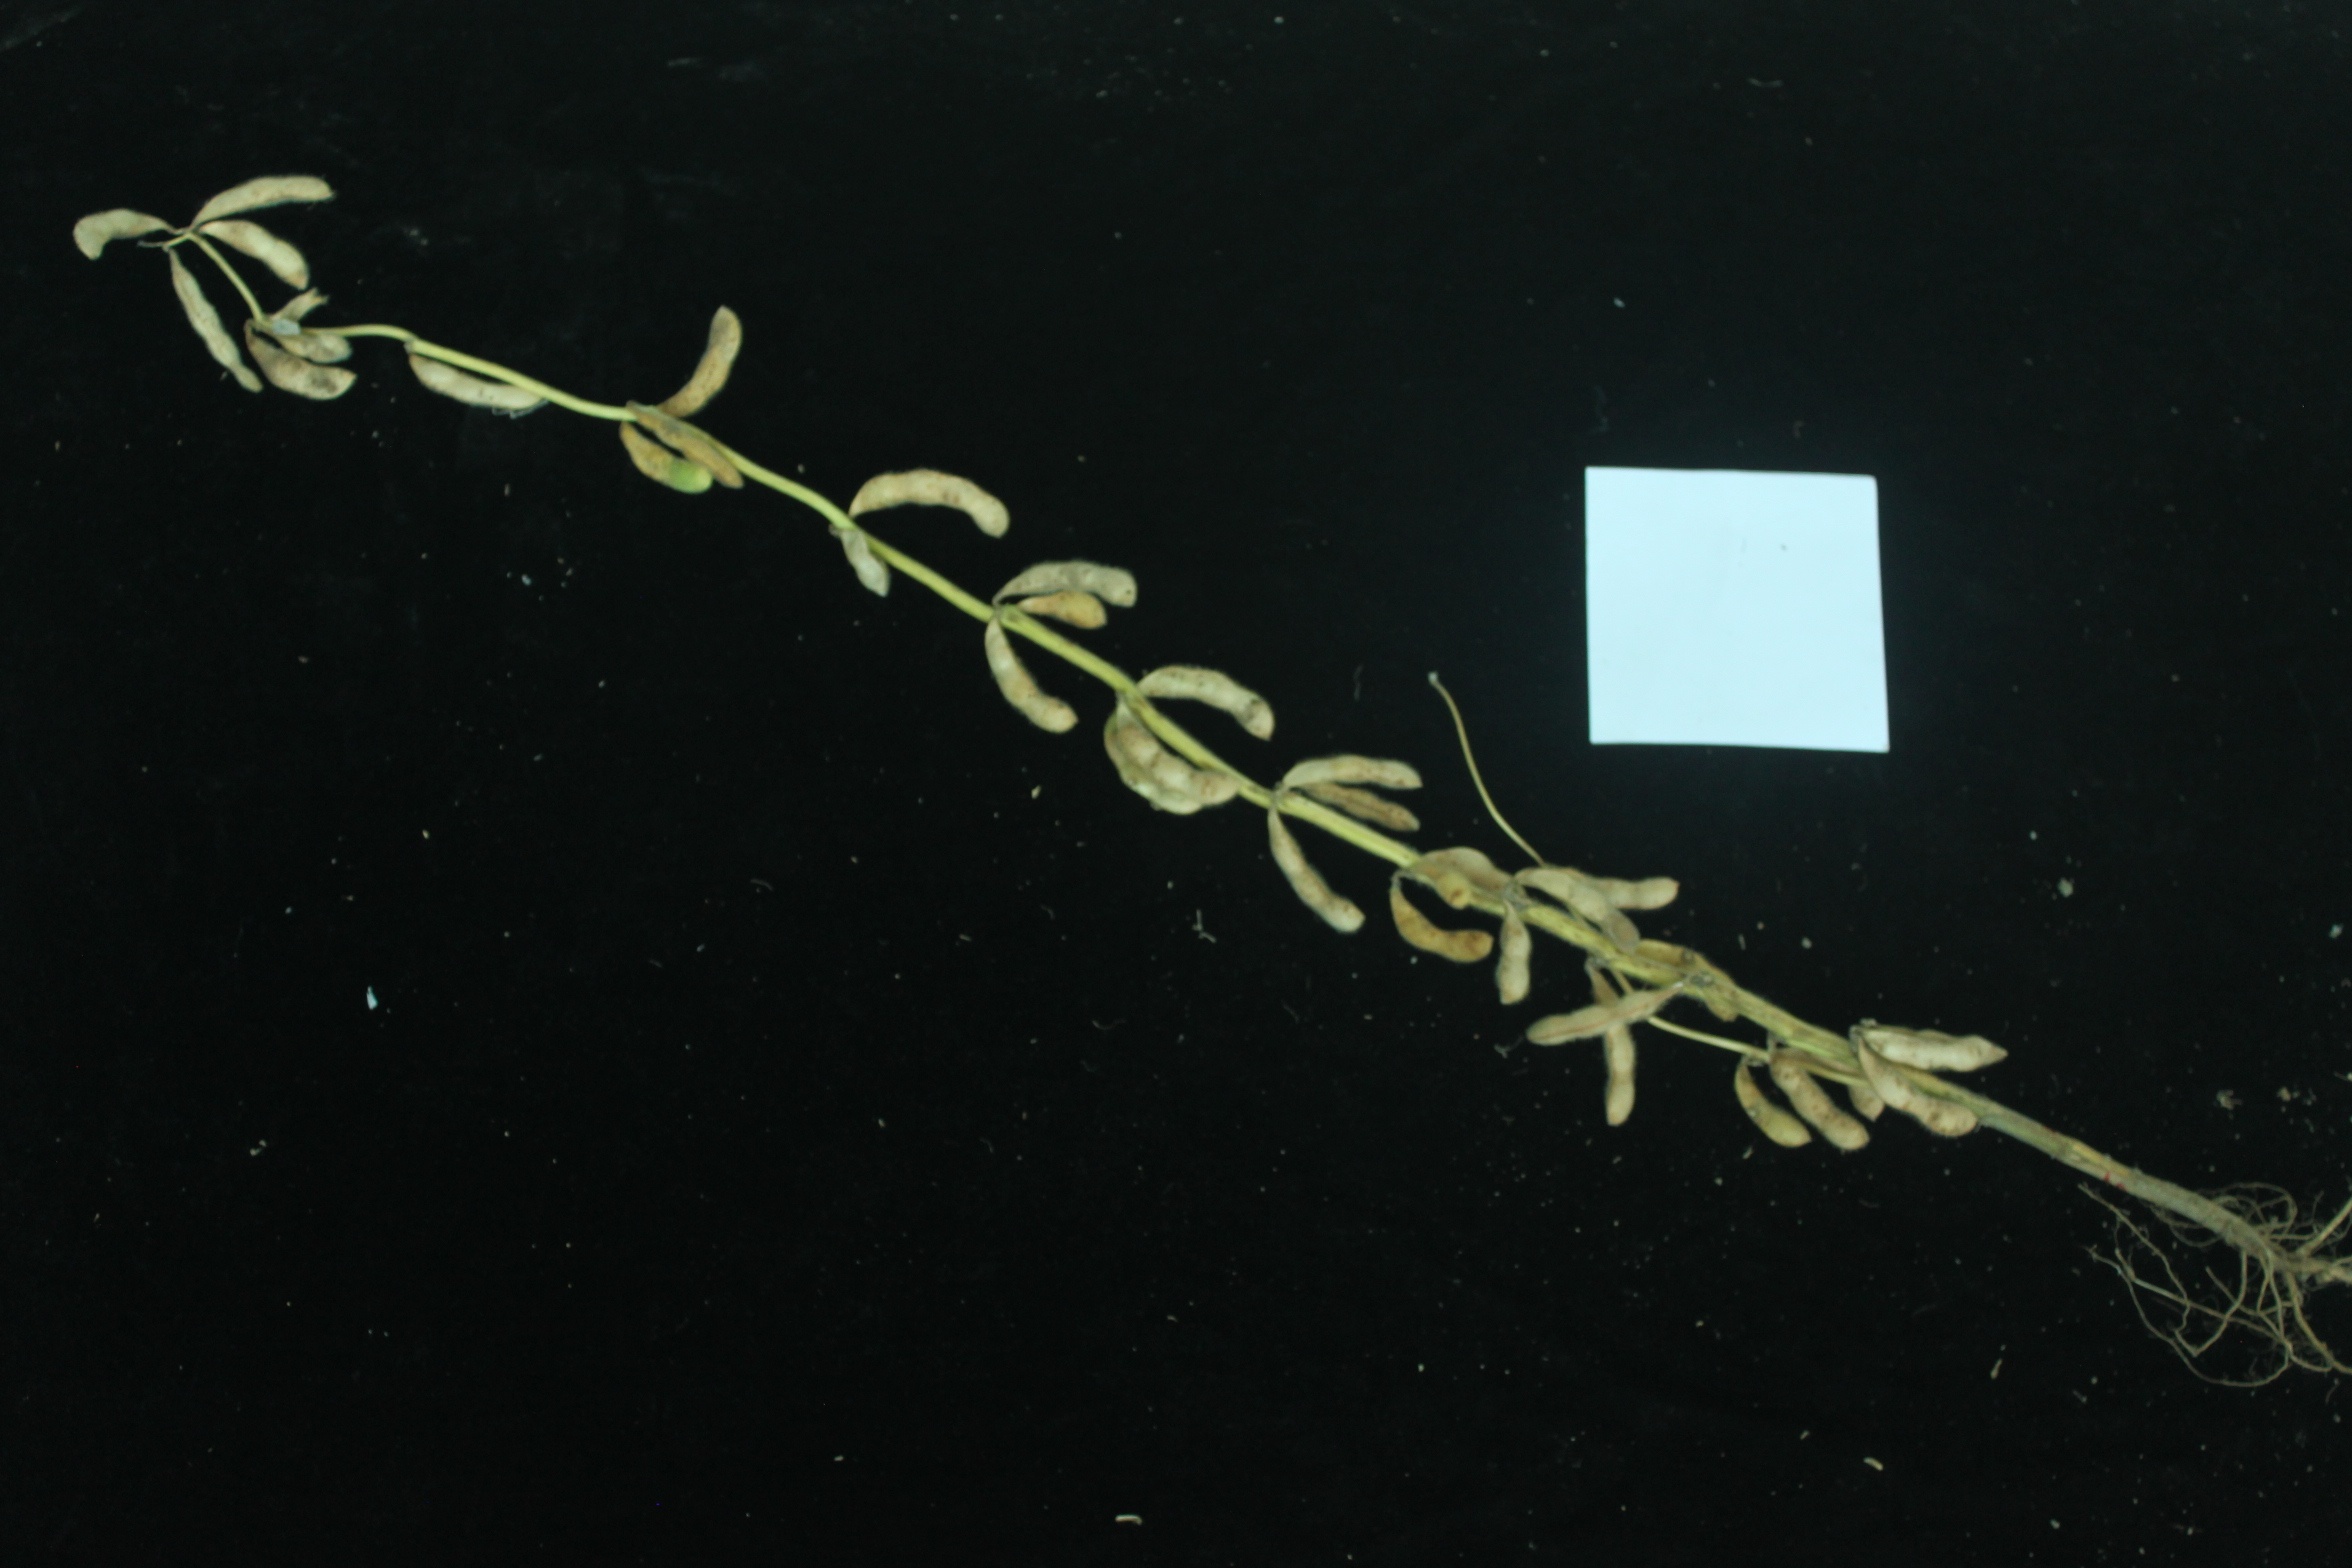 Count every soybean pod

34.